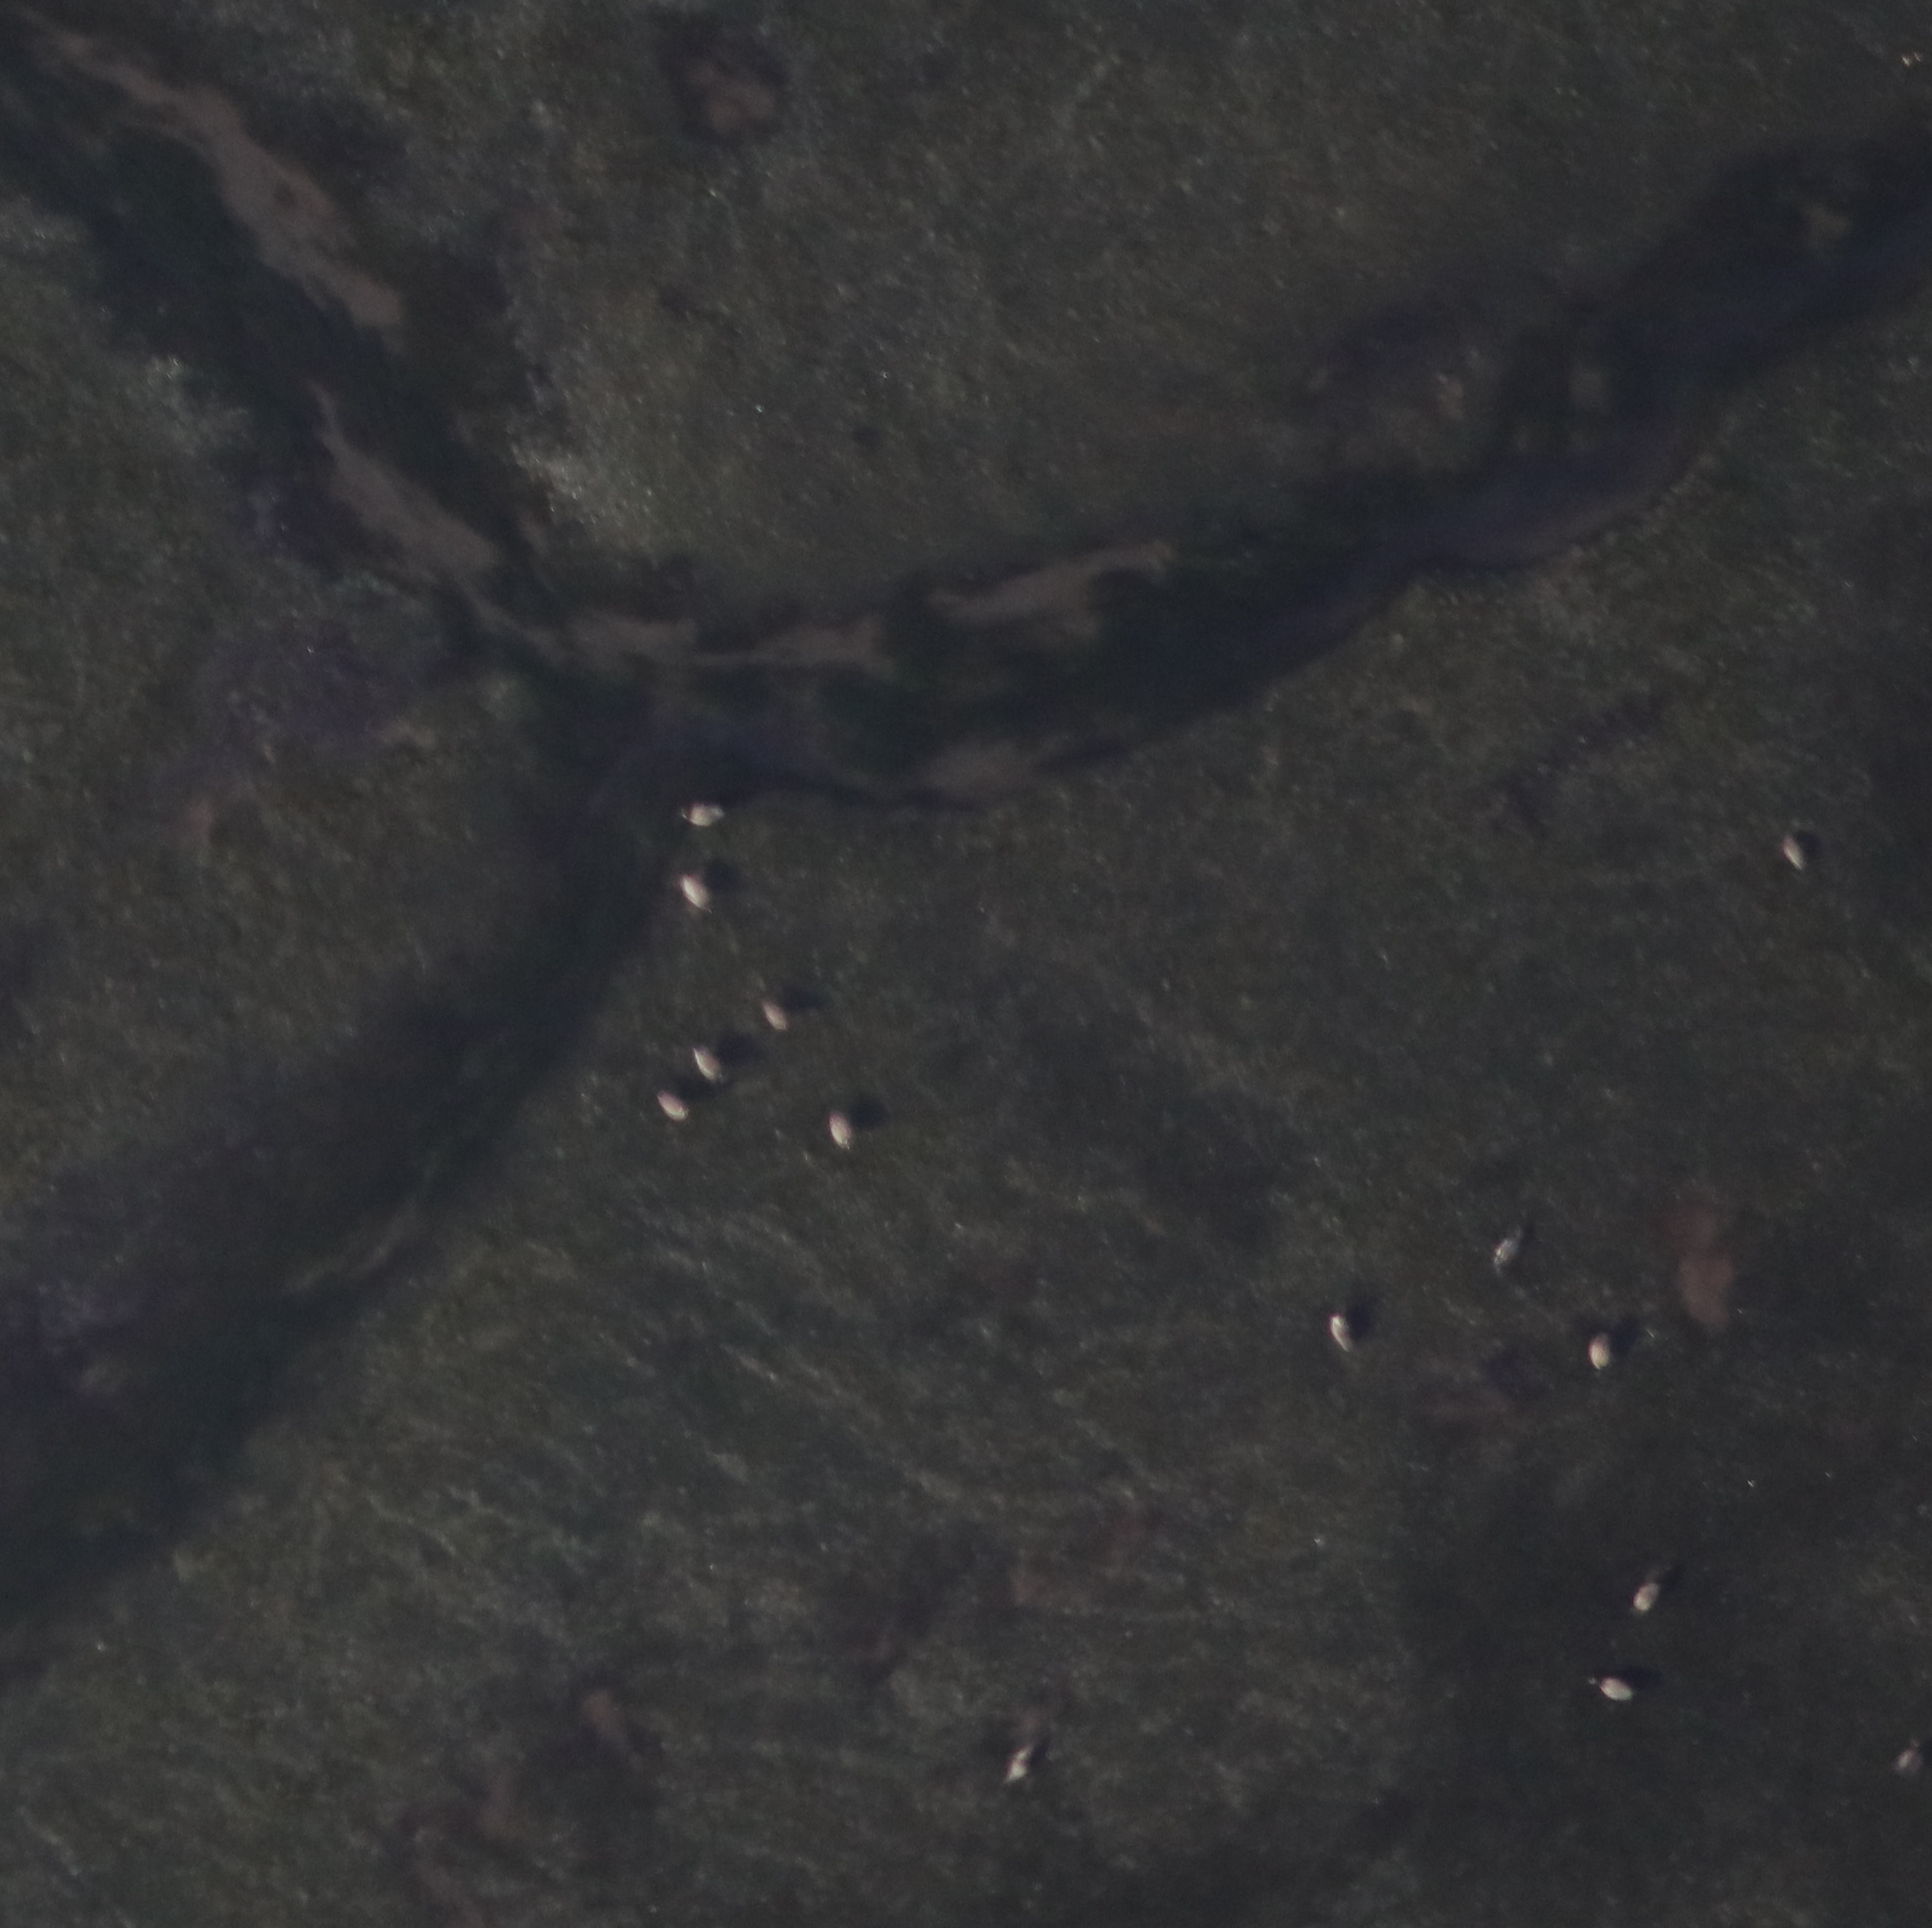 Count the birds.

14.